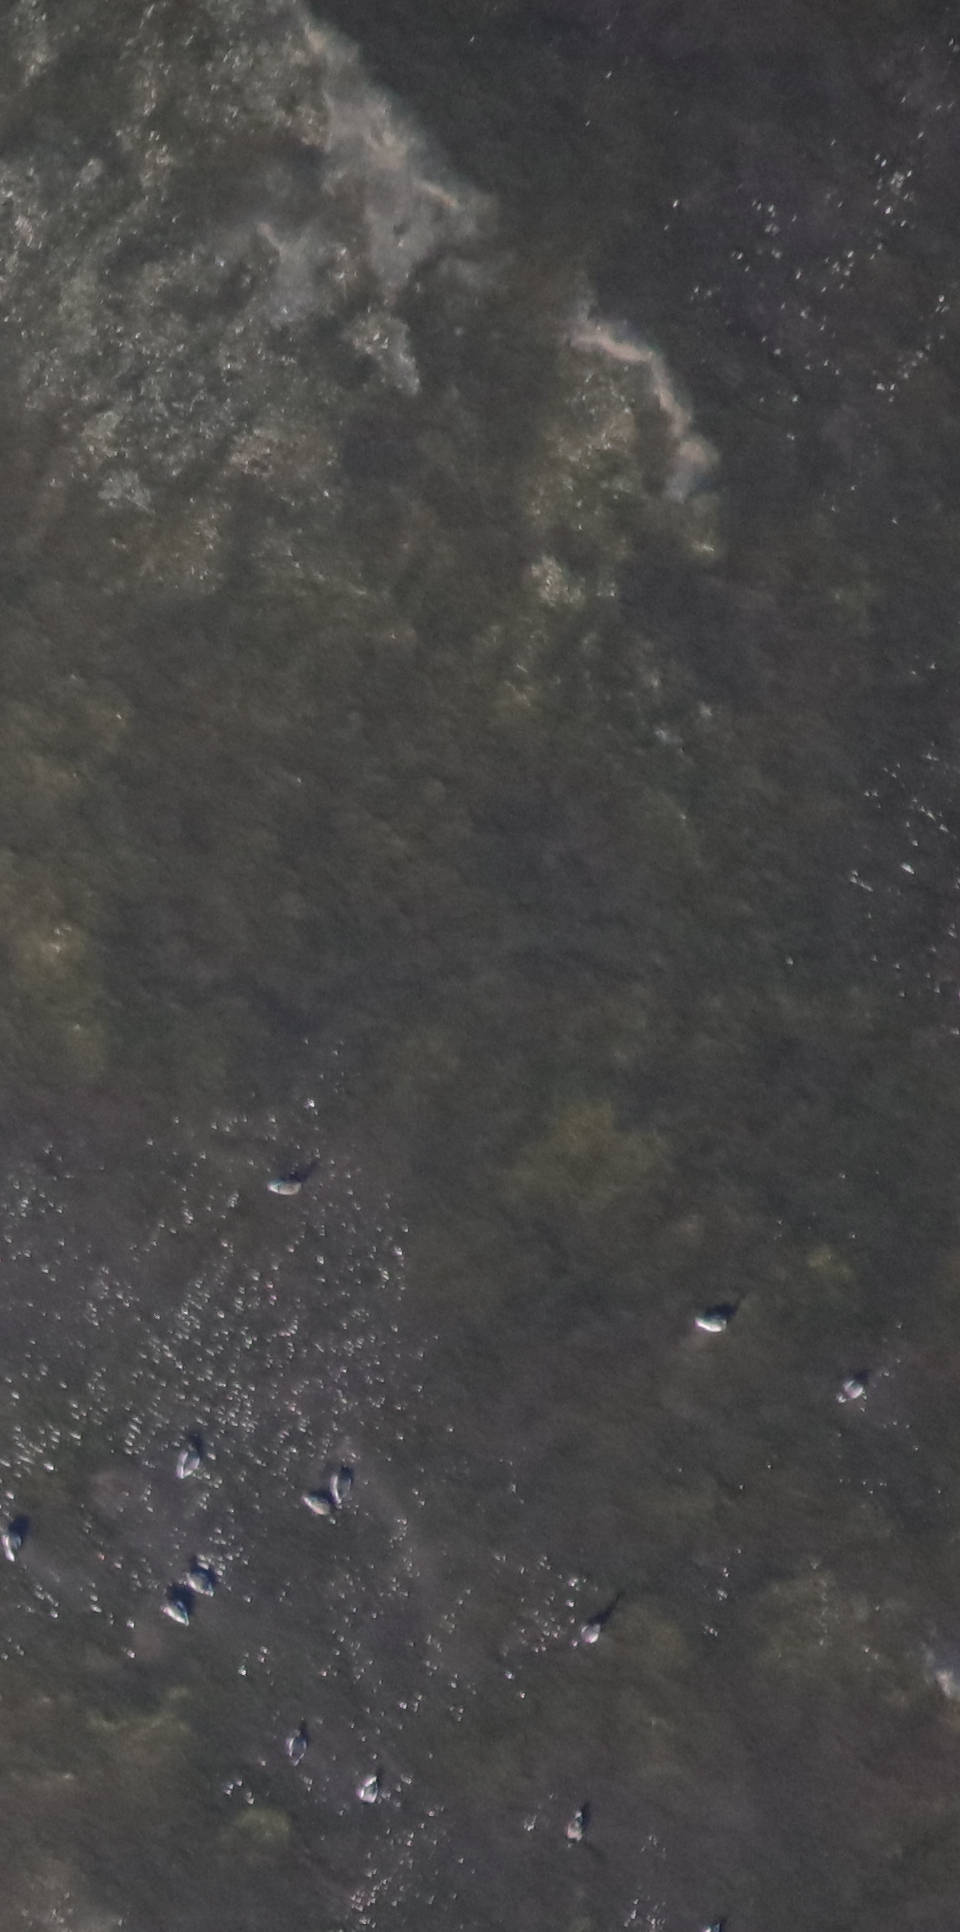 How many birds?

13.